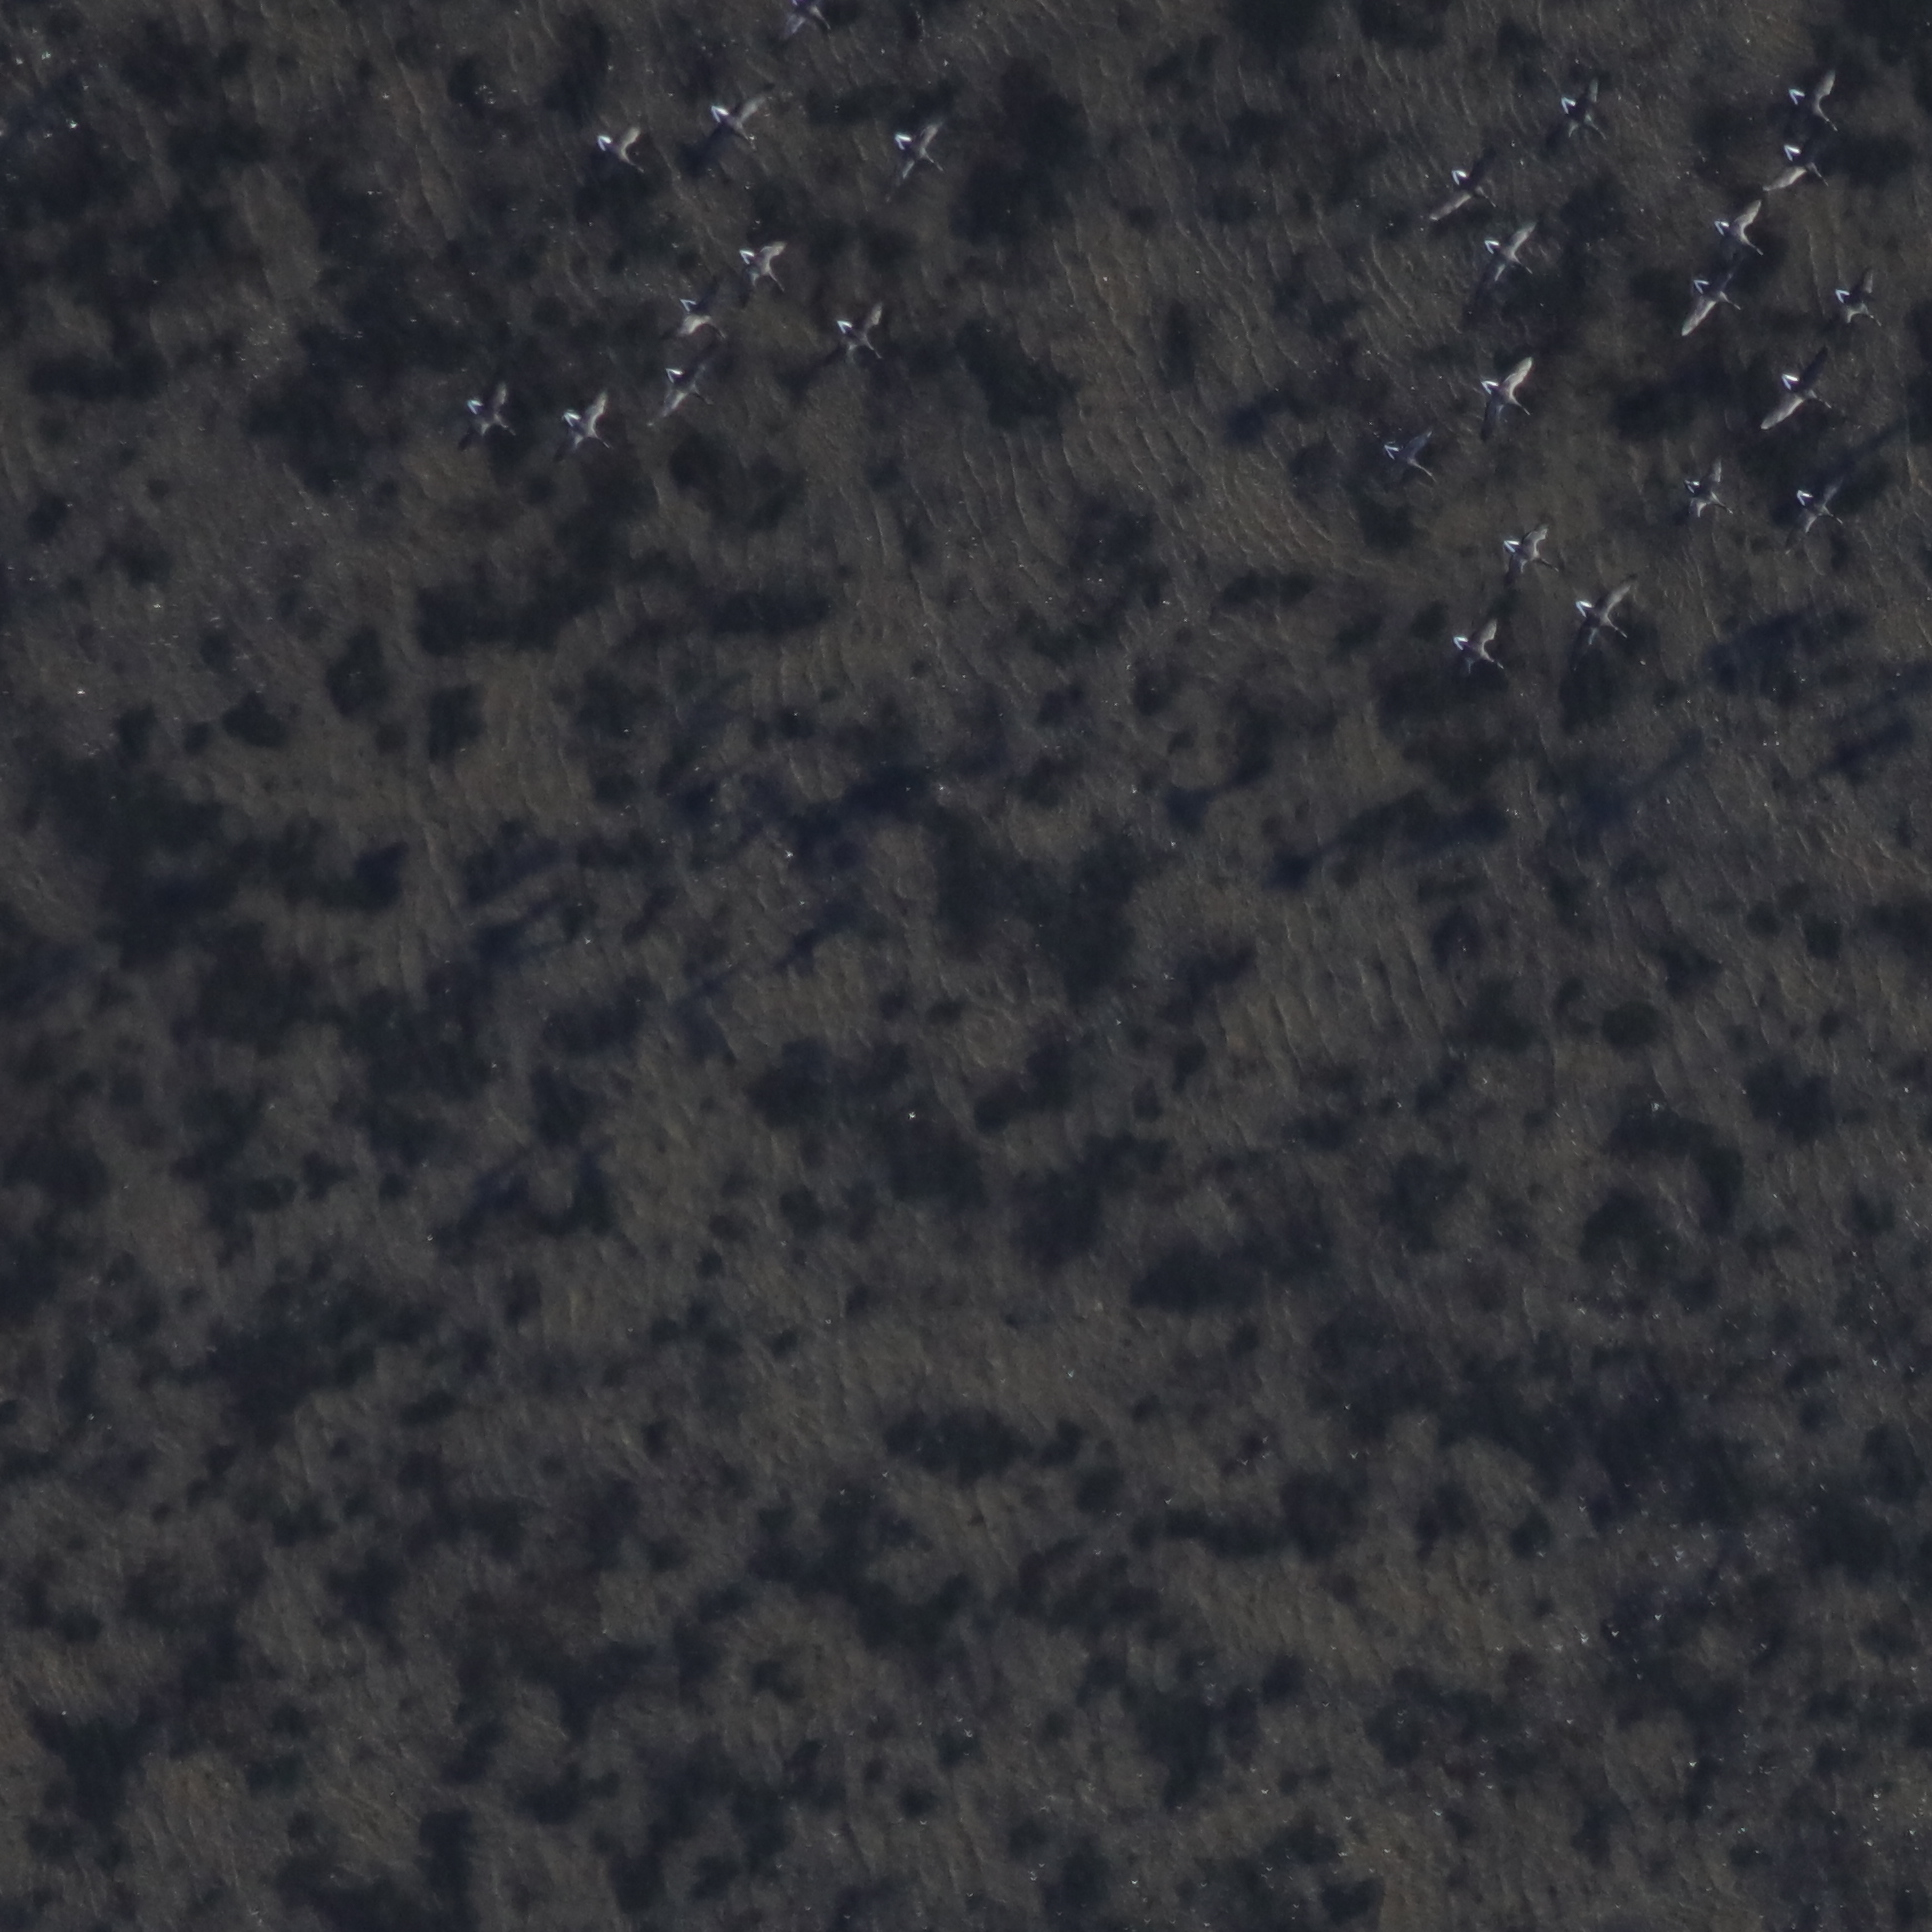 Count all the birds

26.